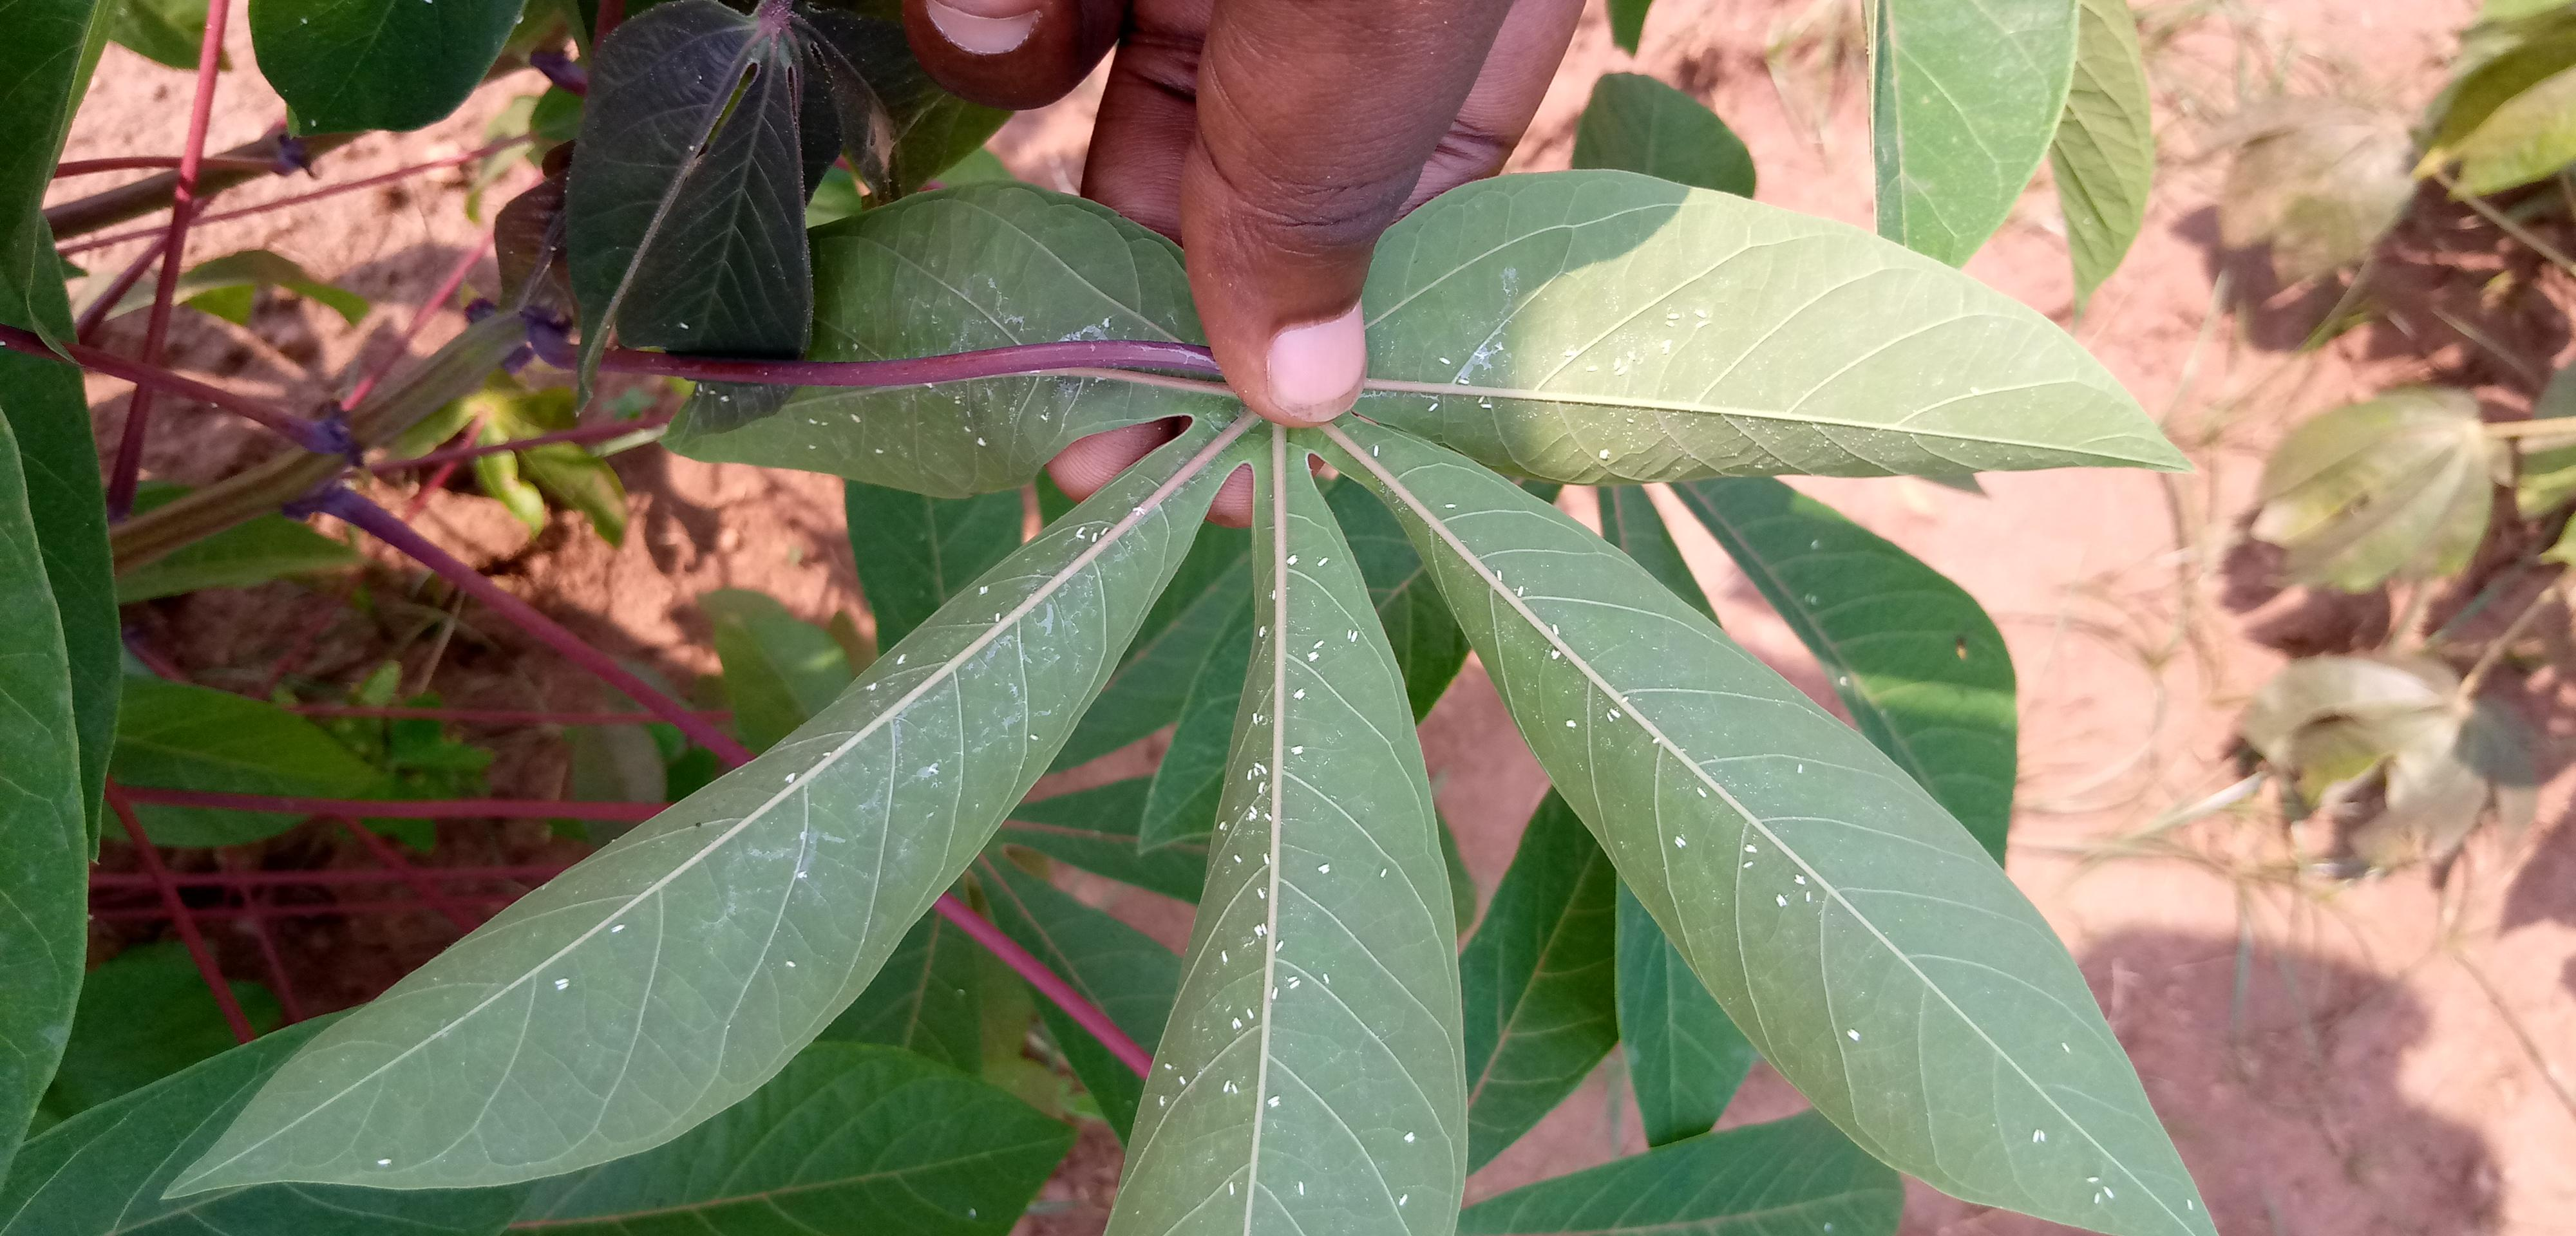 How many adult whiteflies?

129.